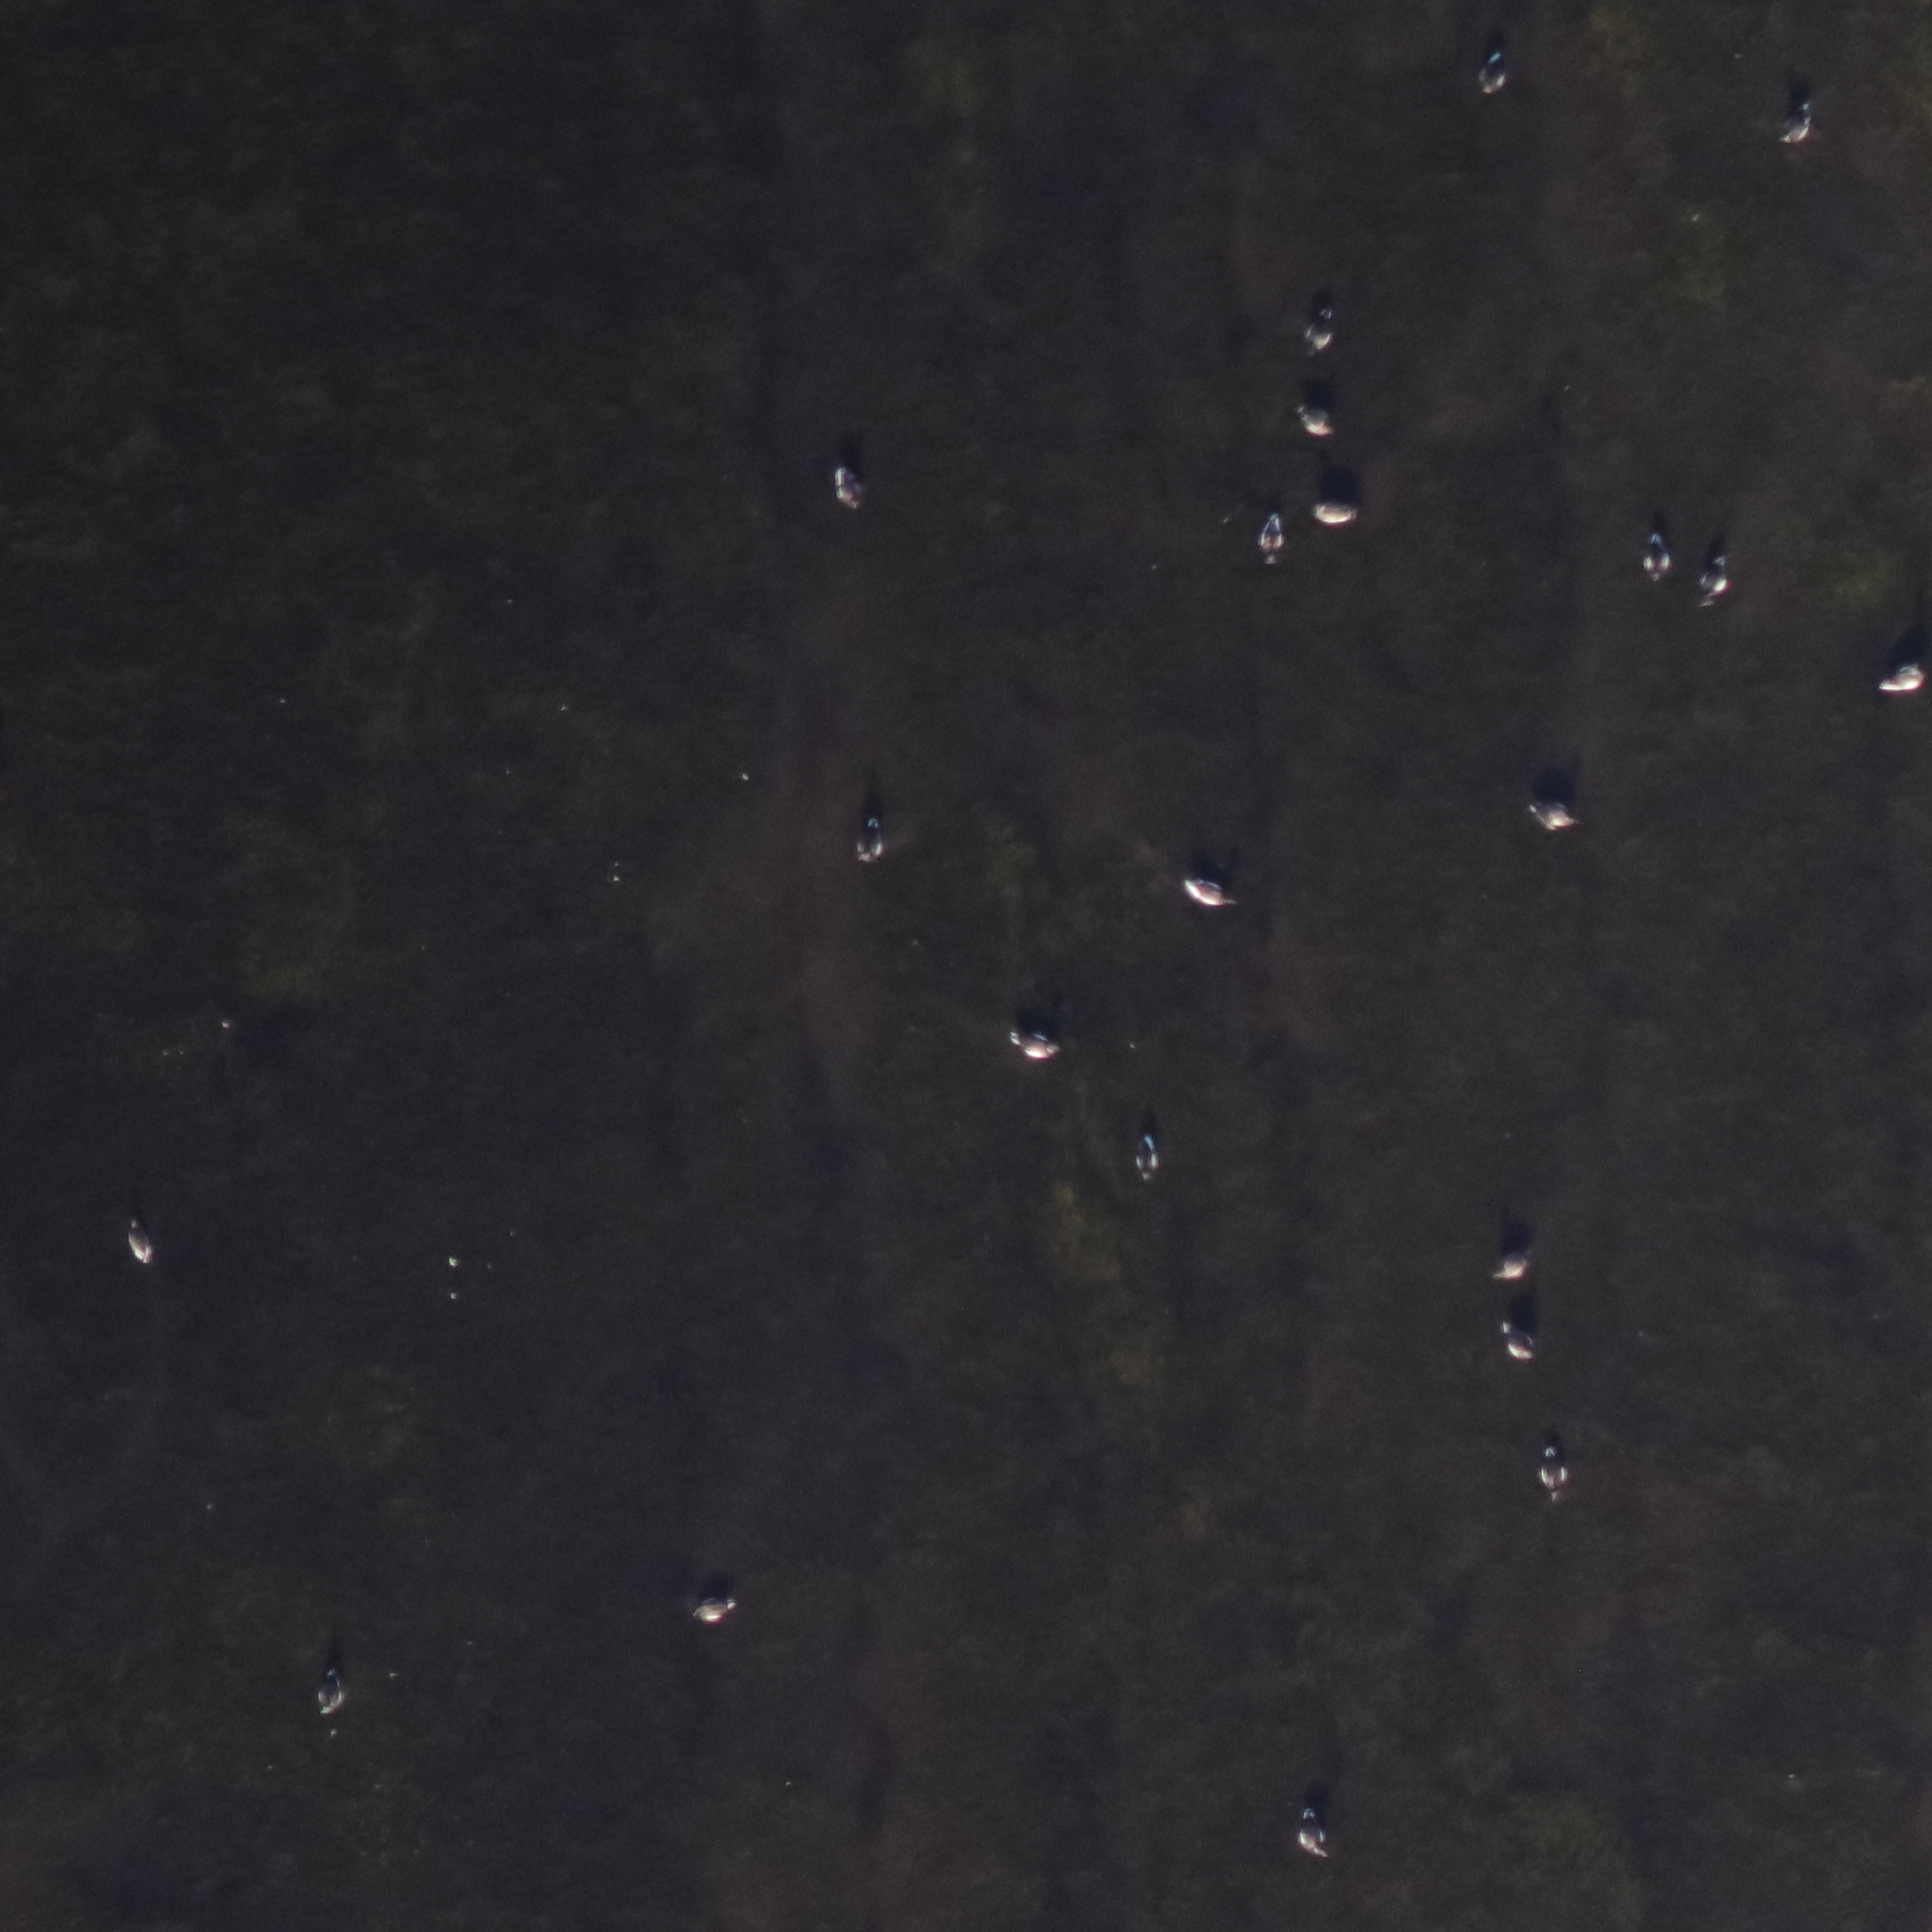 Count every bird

22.